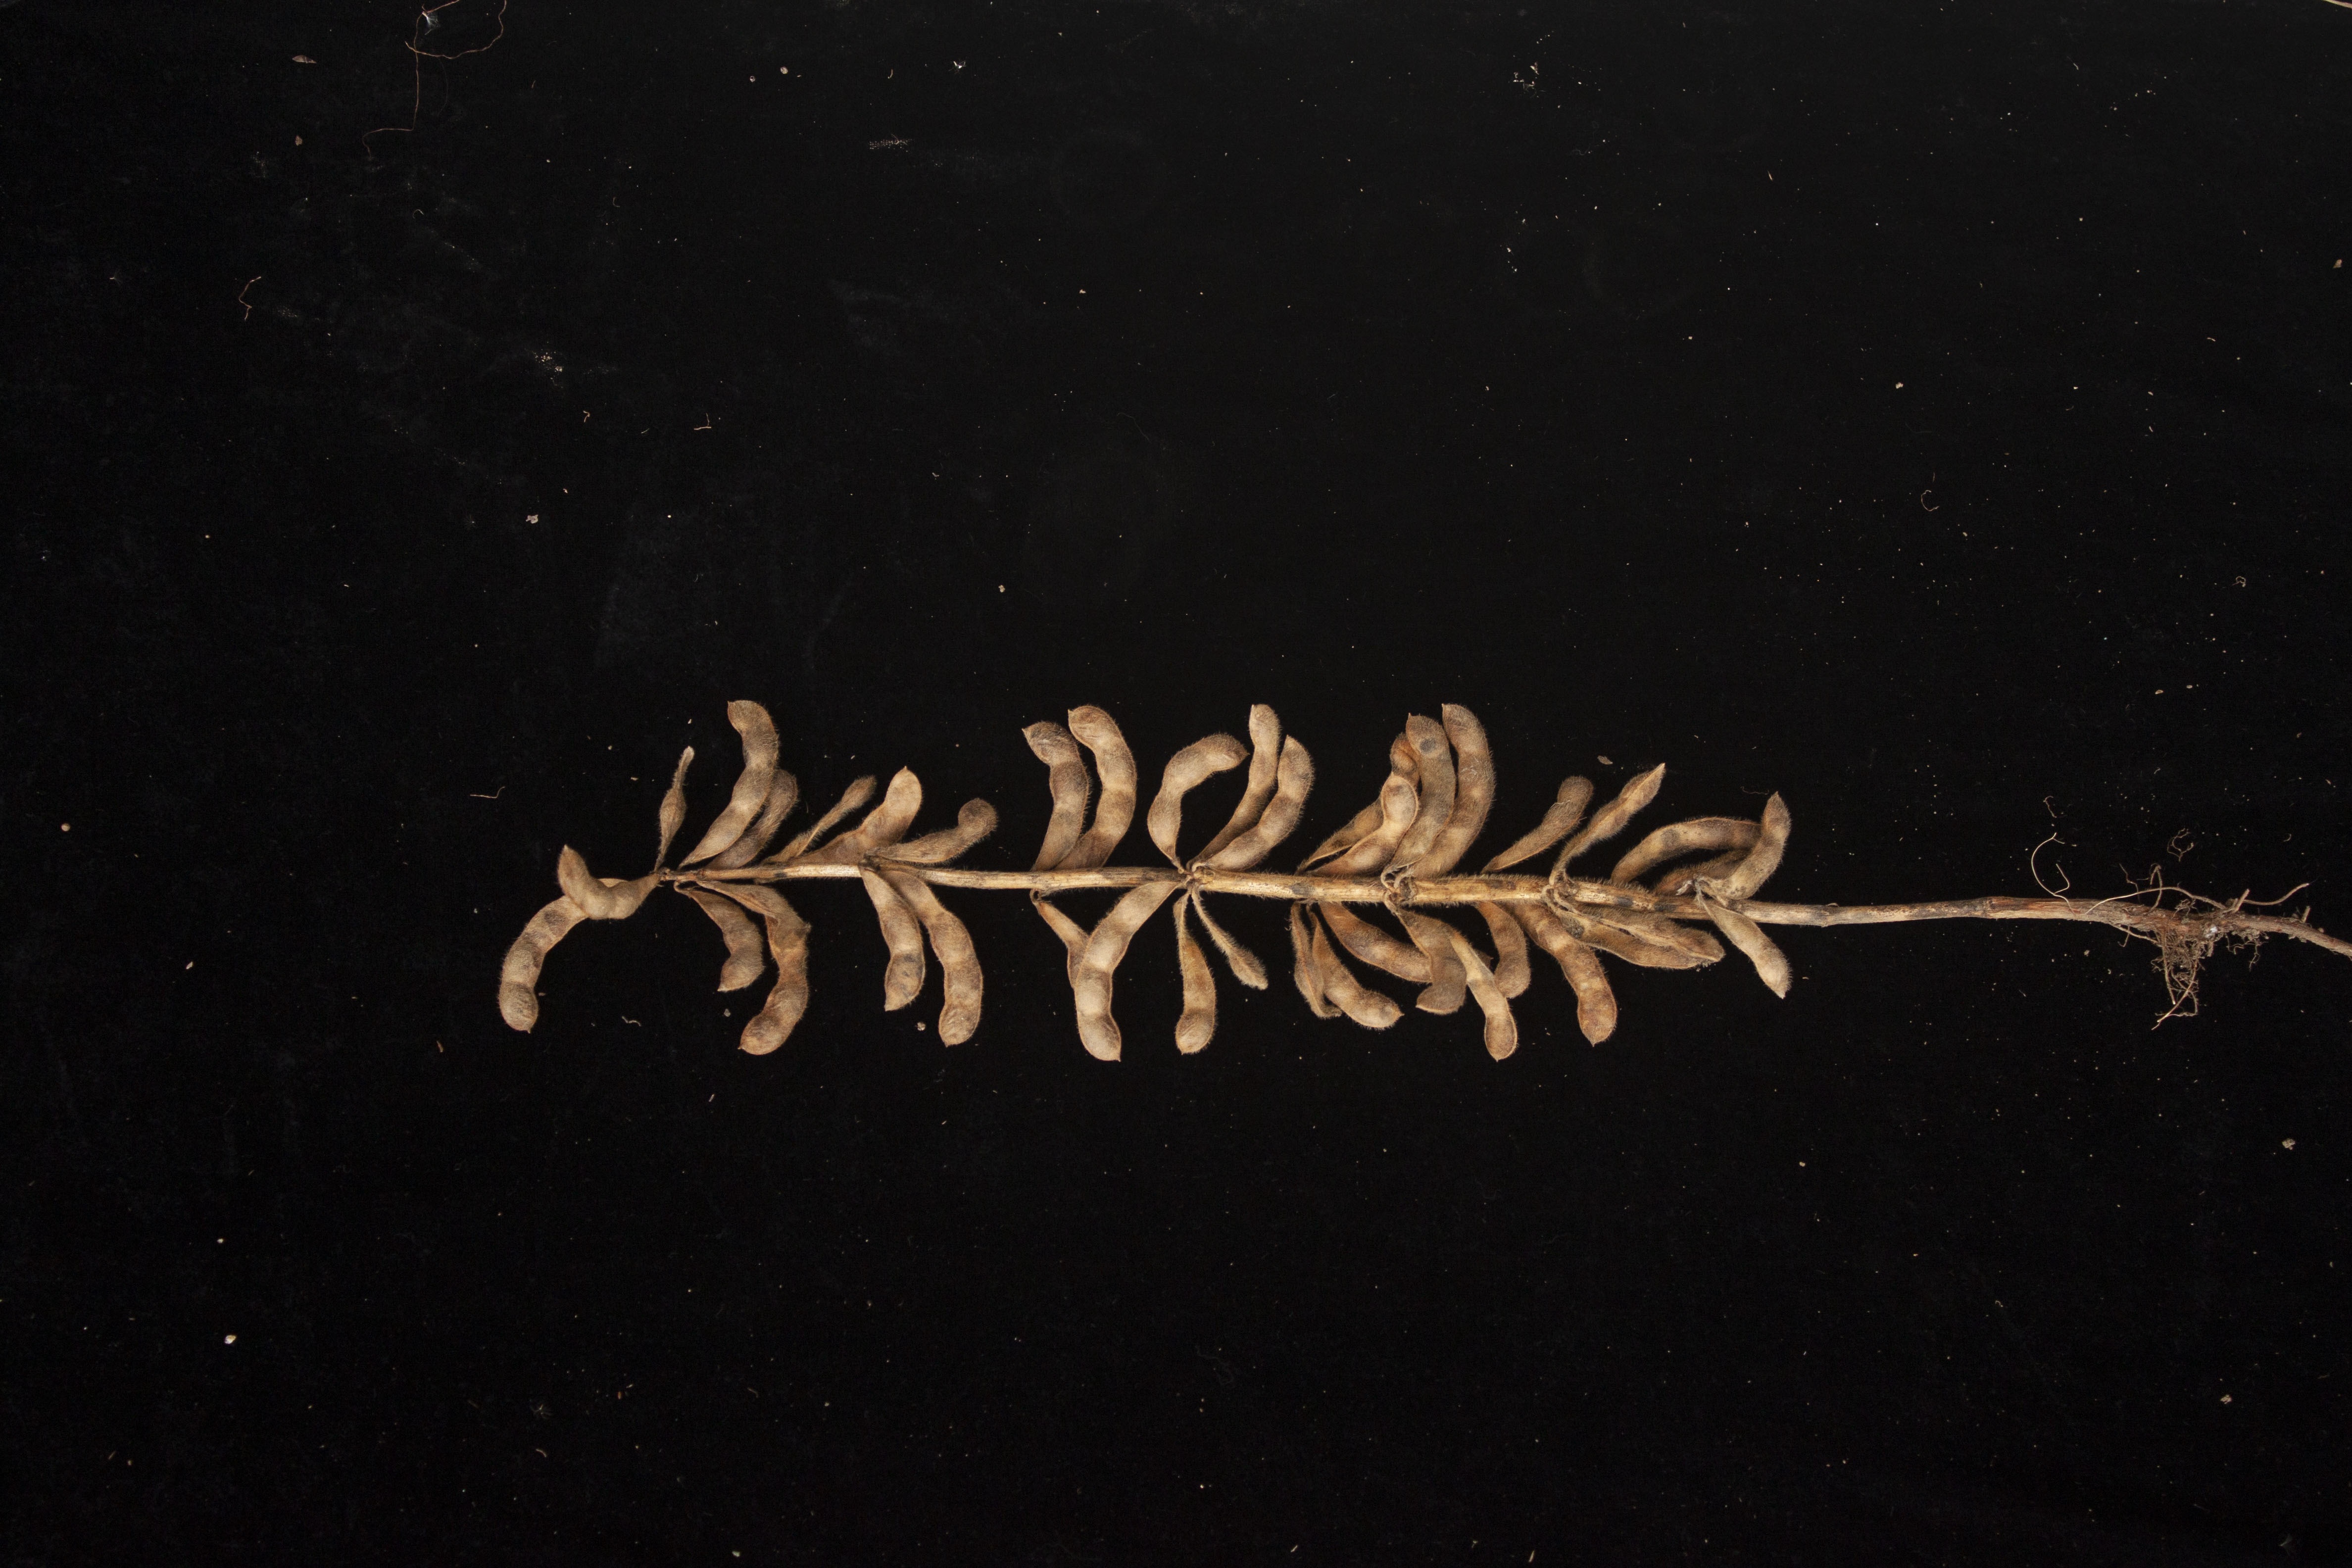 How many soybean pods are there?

39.